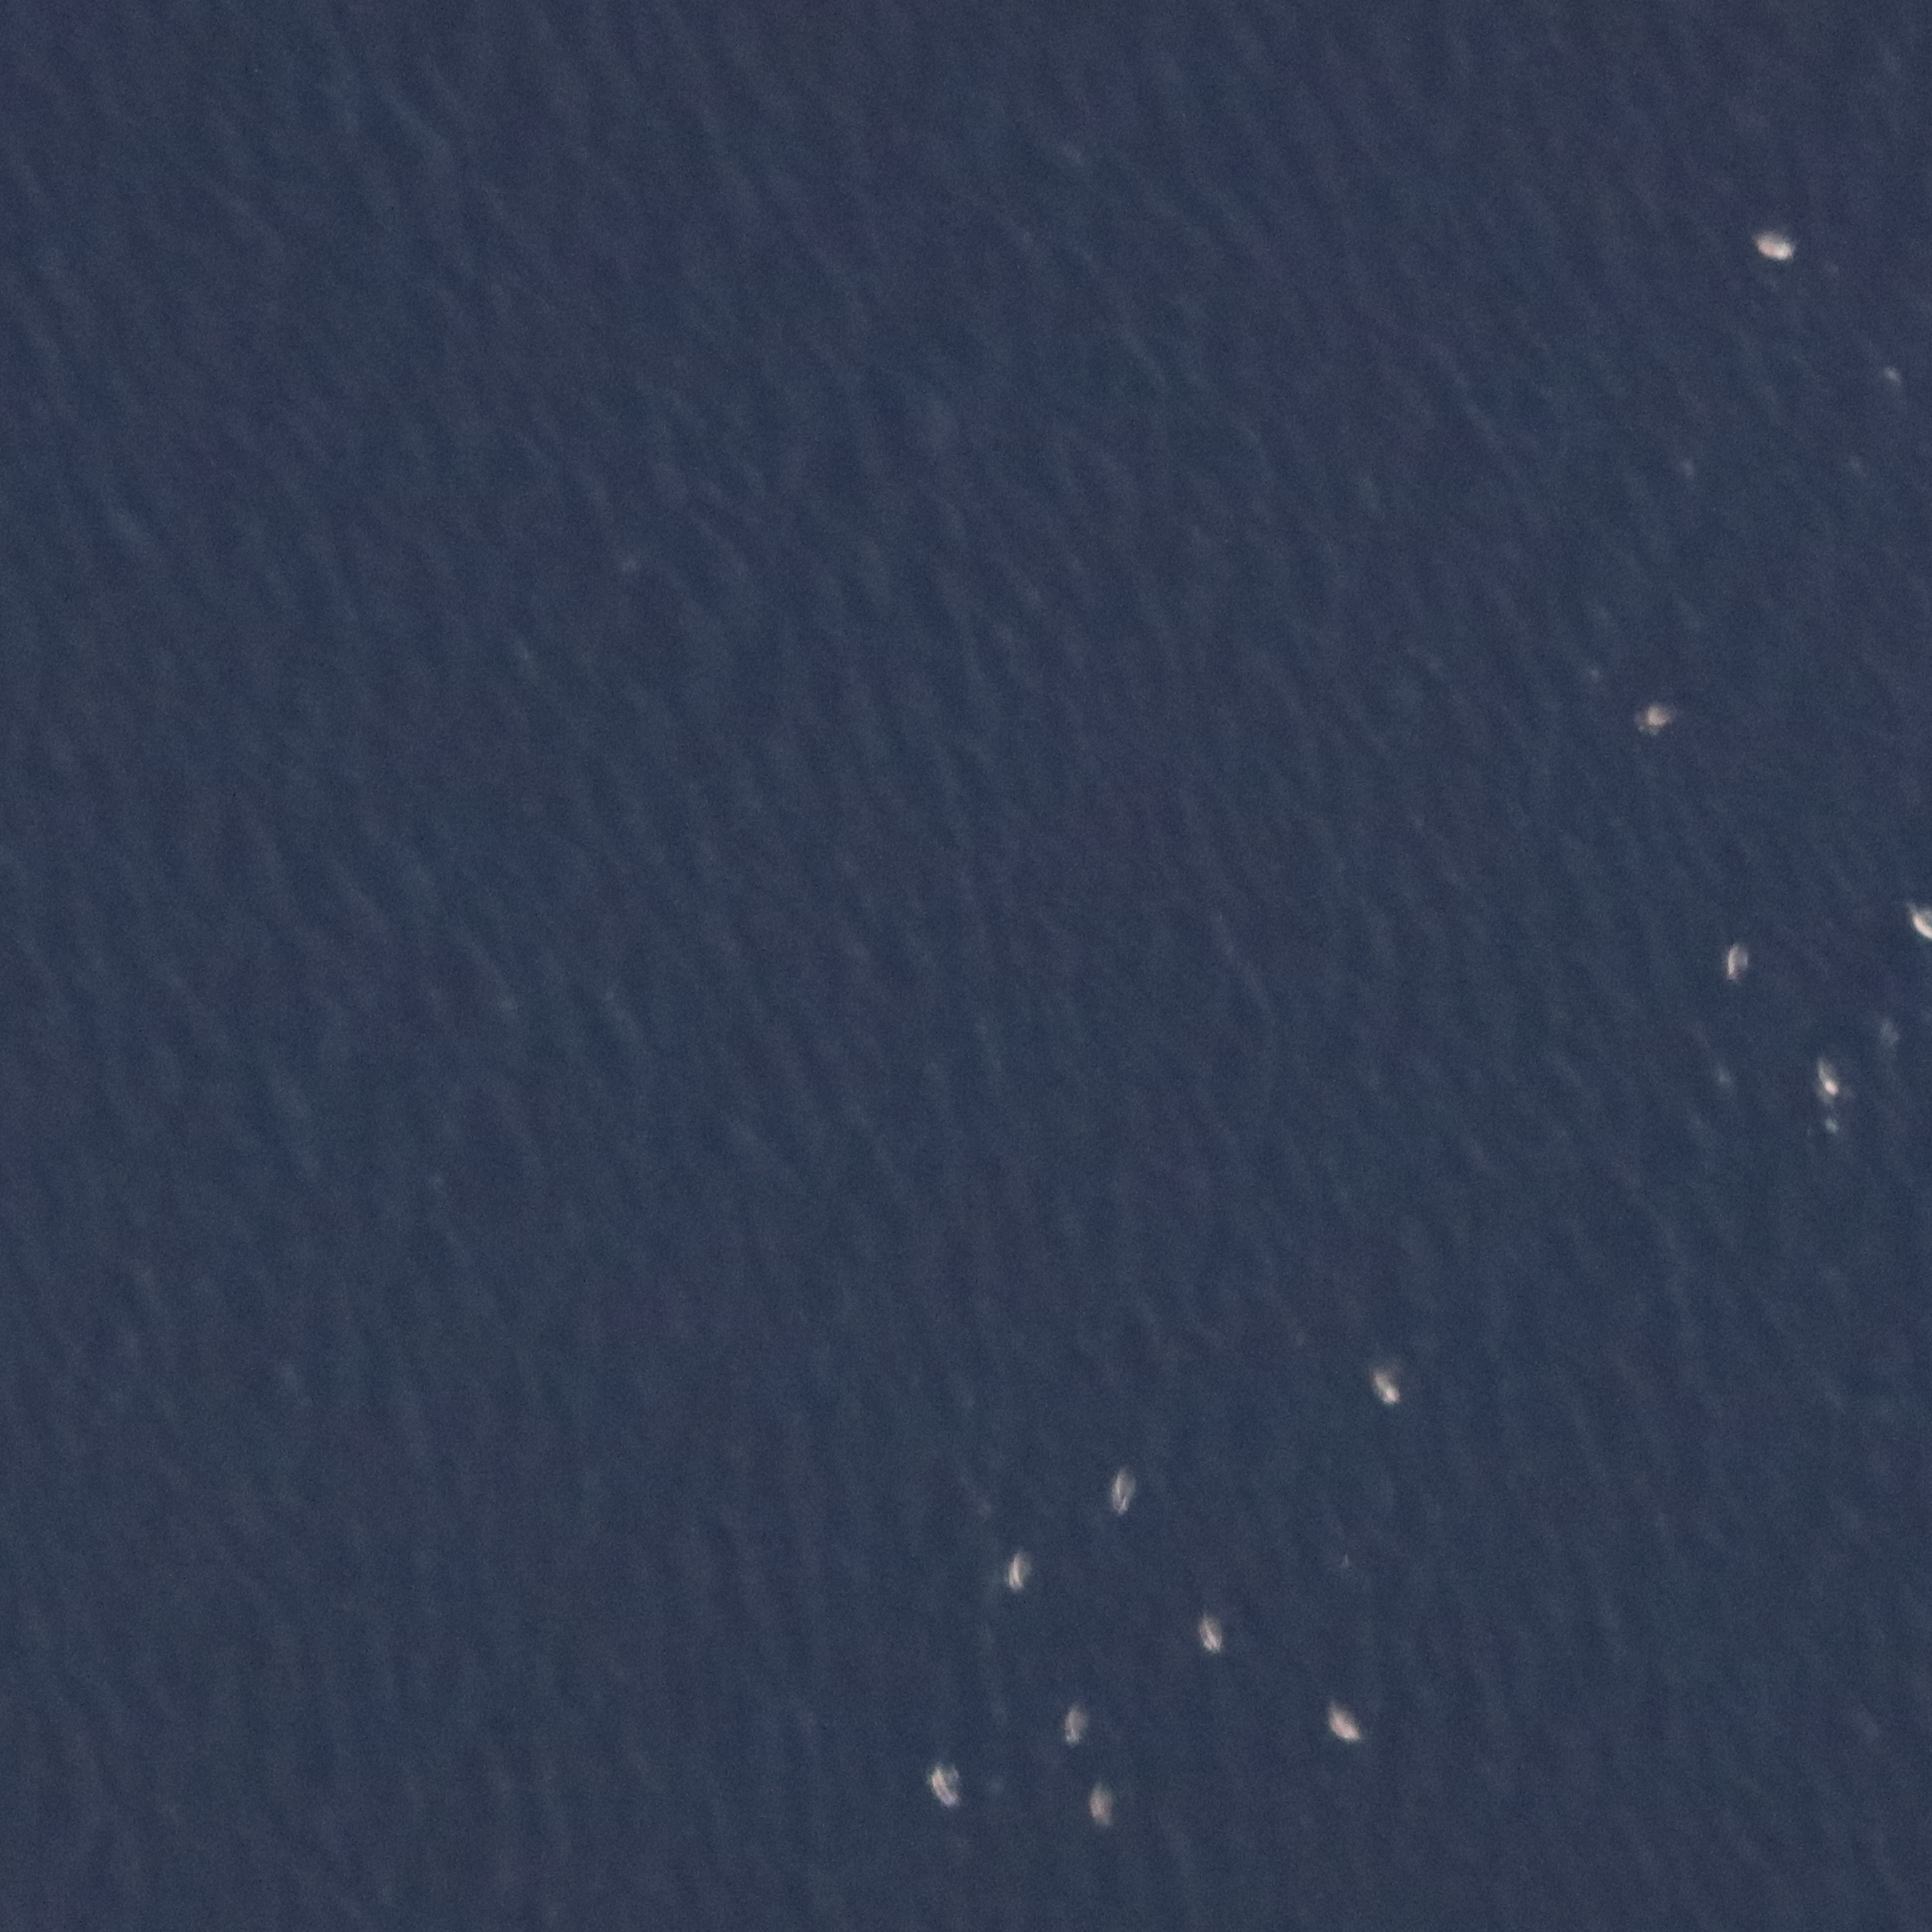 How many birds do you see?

13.